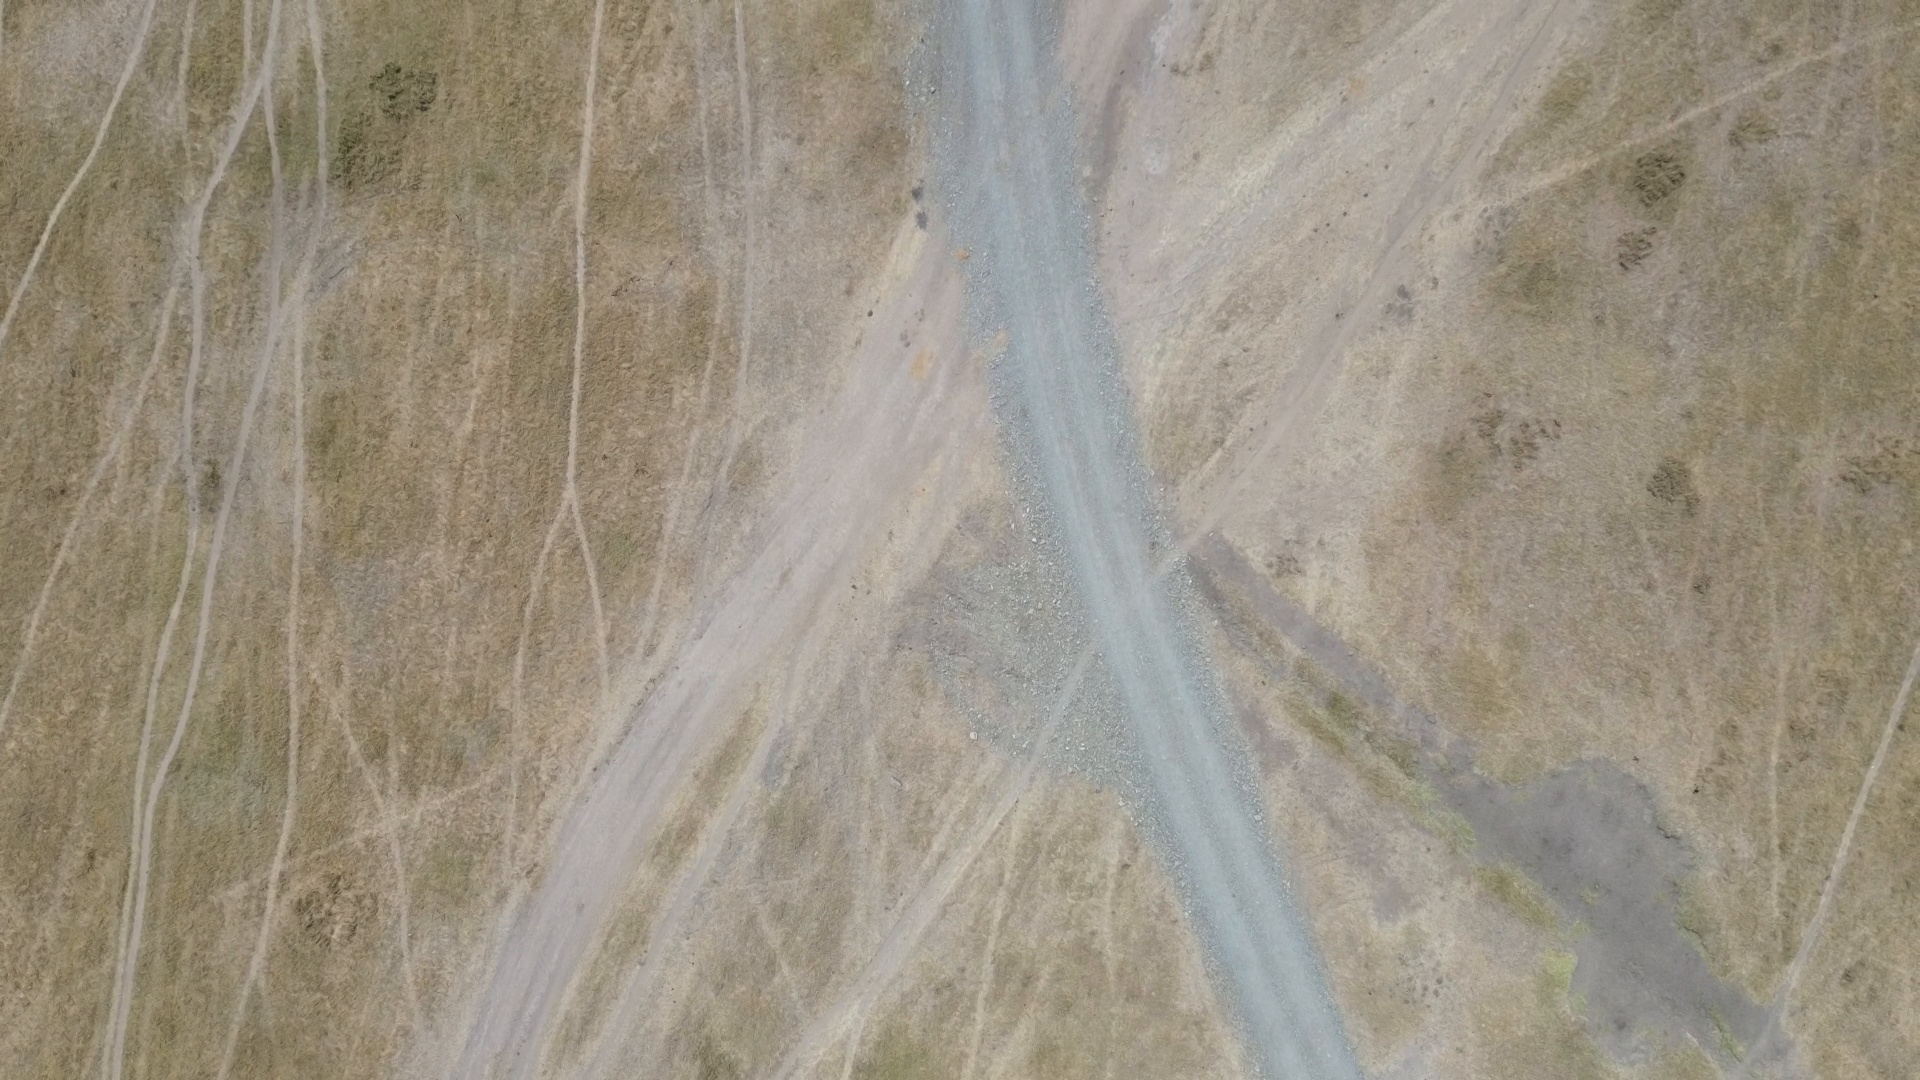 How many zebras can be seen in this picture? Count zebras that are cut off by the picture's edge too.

0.